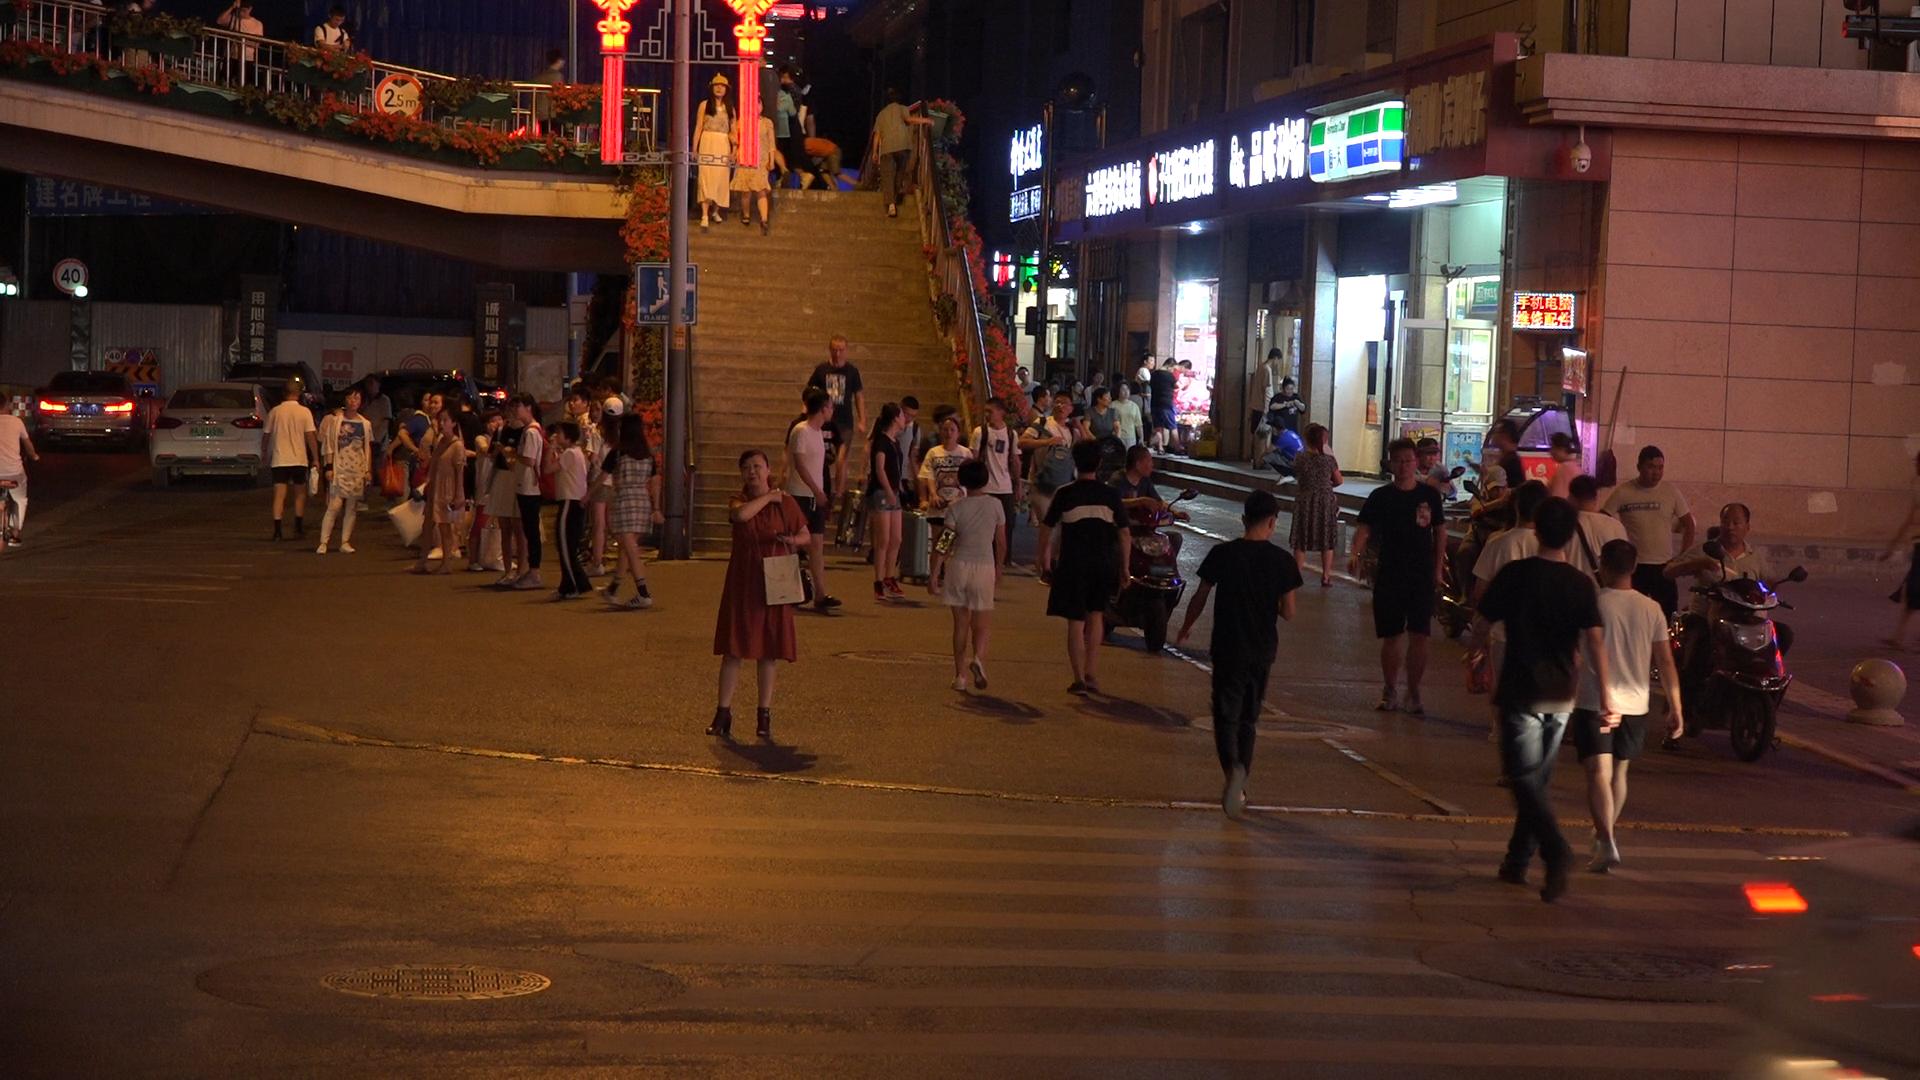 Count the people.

70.